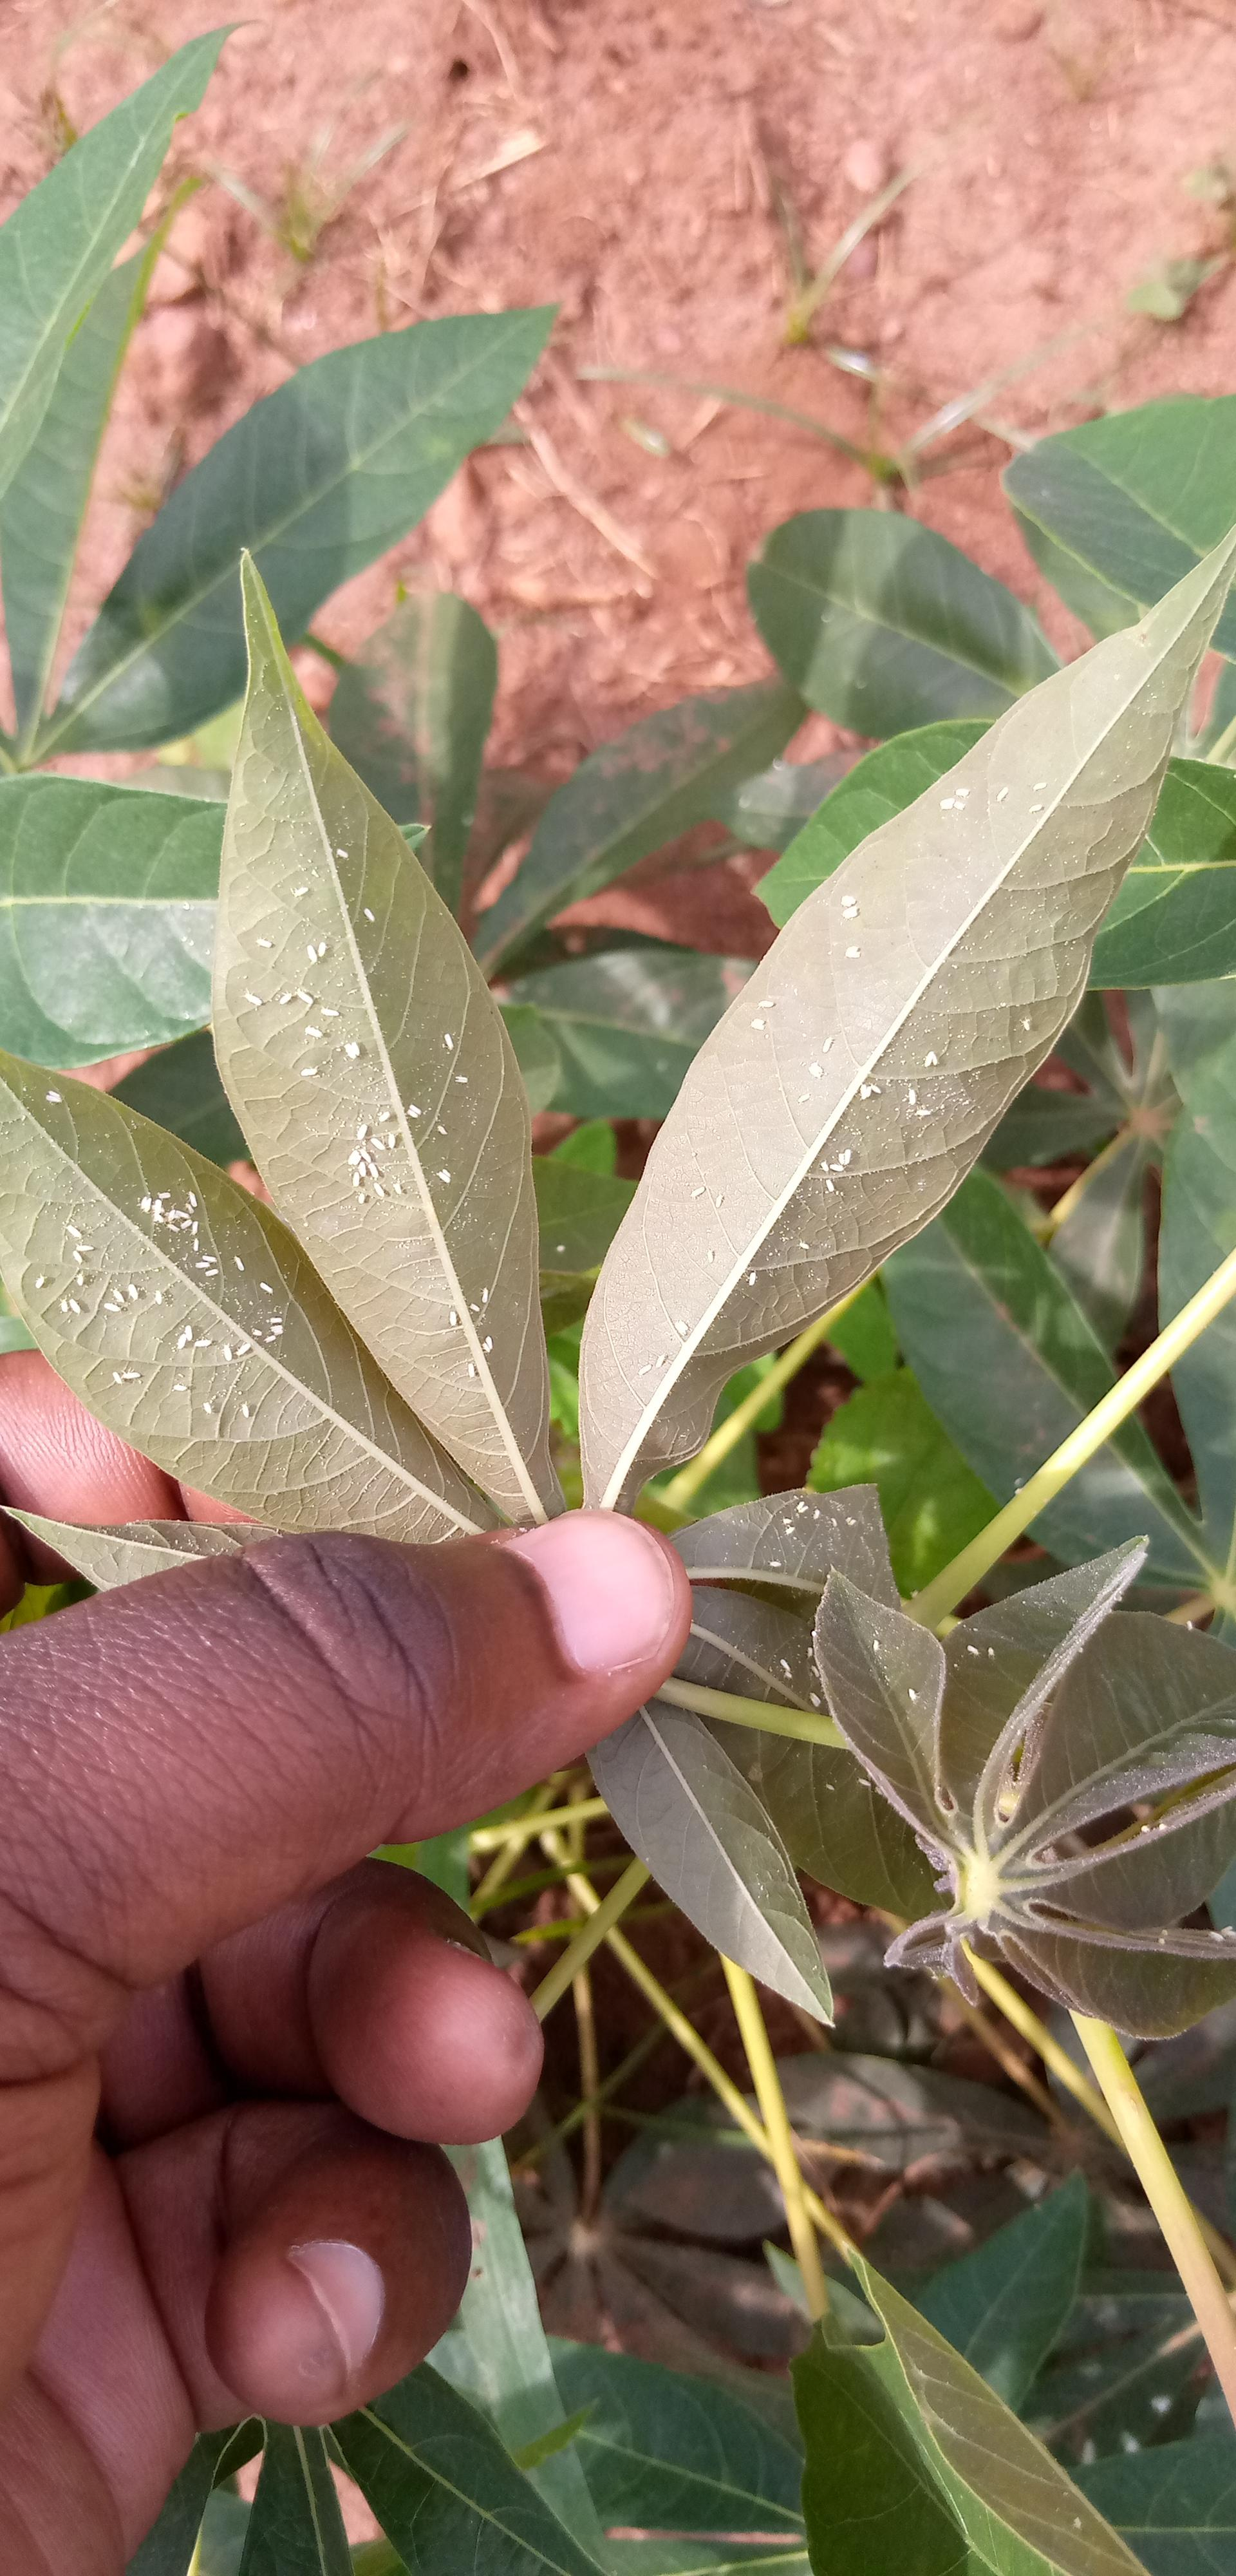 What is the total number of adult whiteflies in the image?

151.